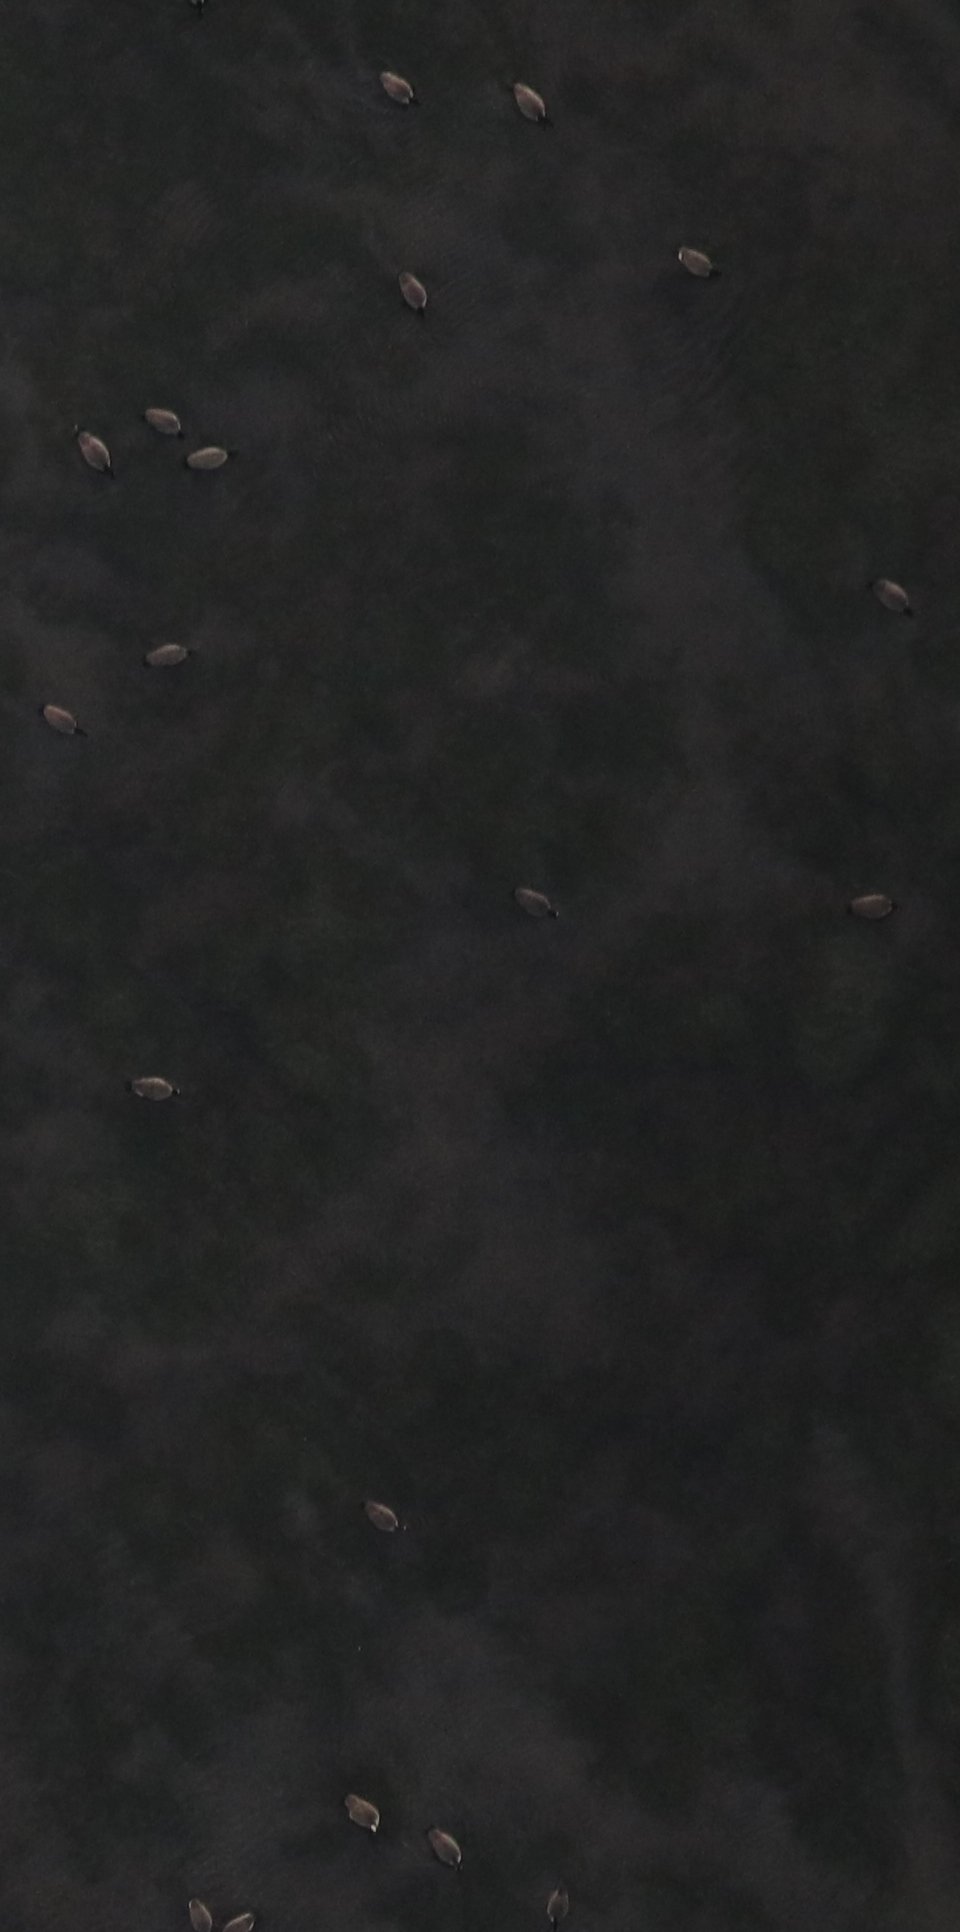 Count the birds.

19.